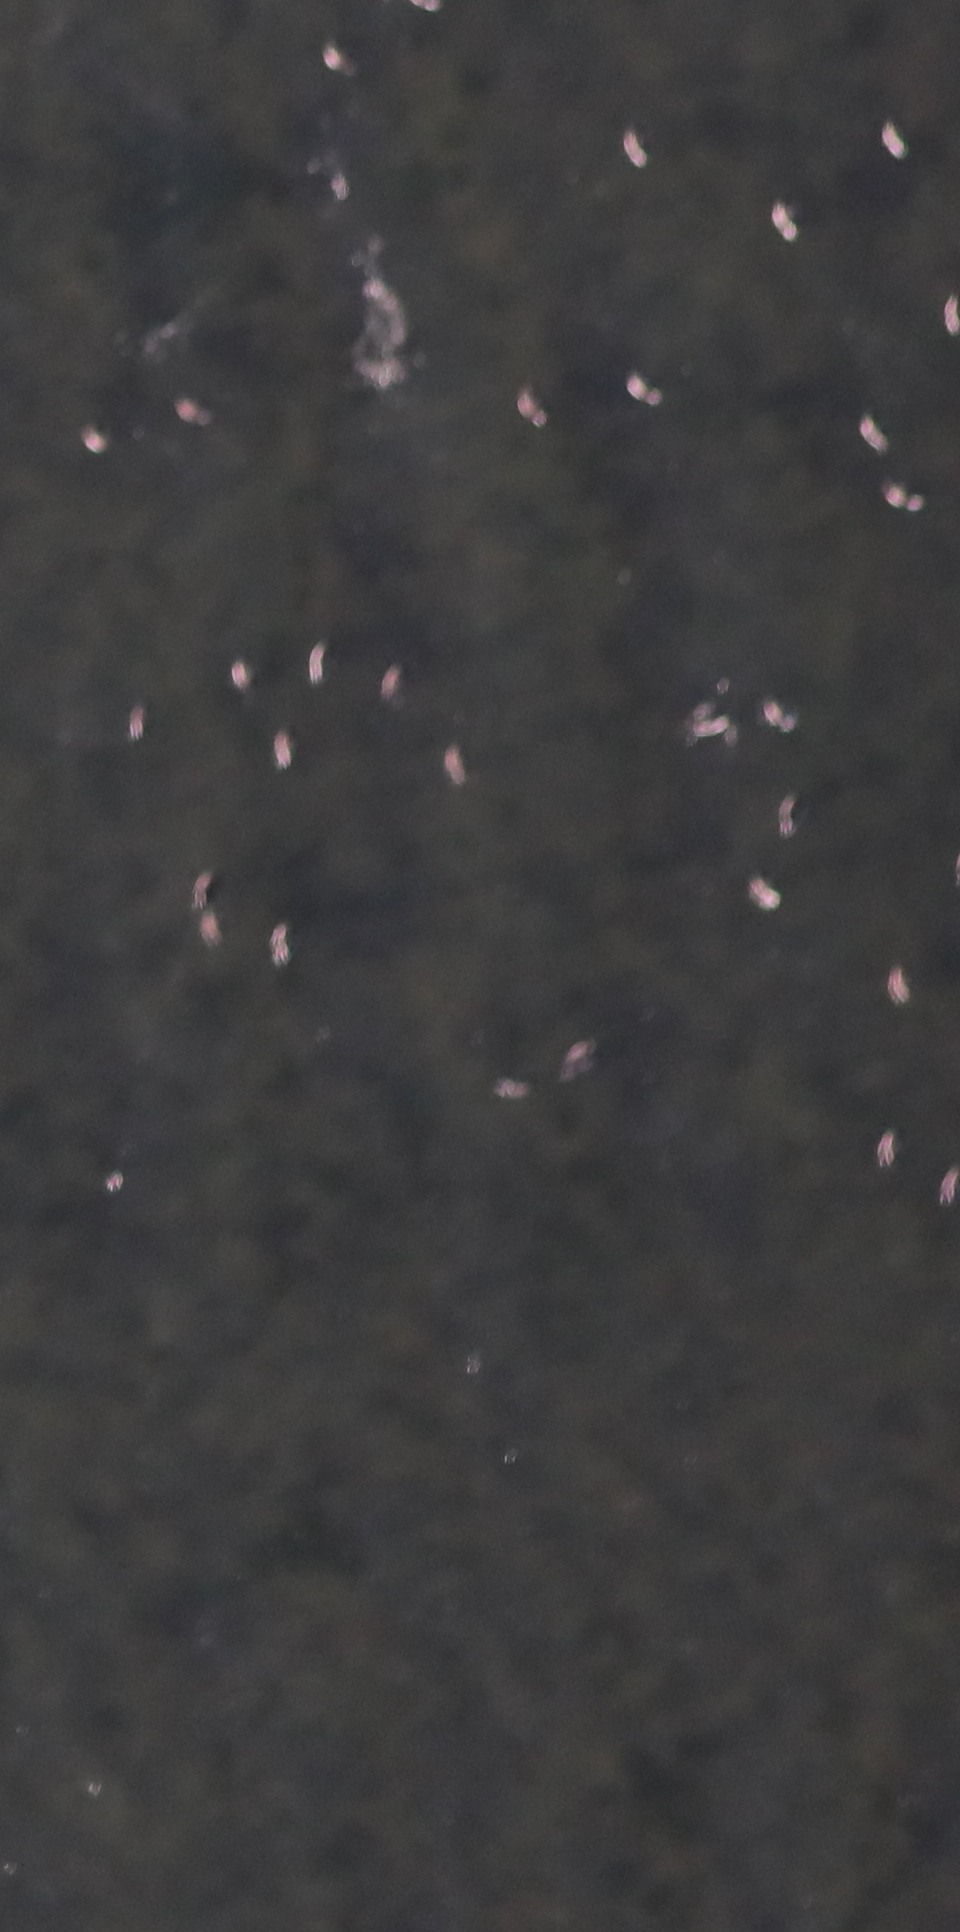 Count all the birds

29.